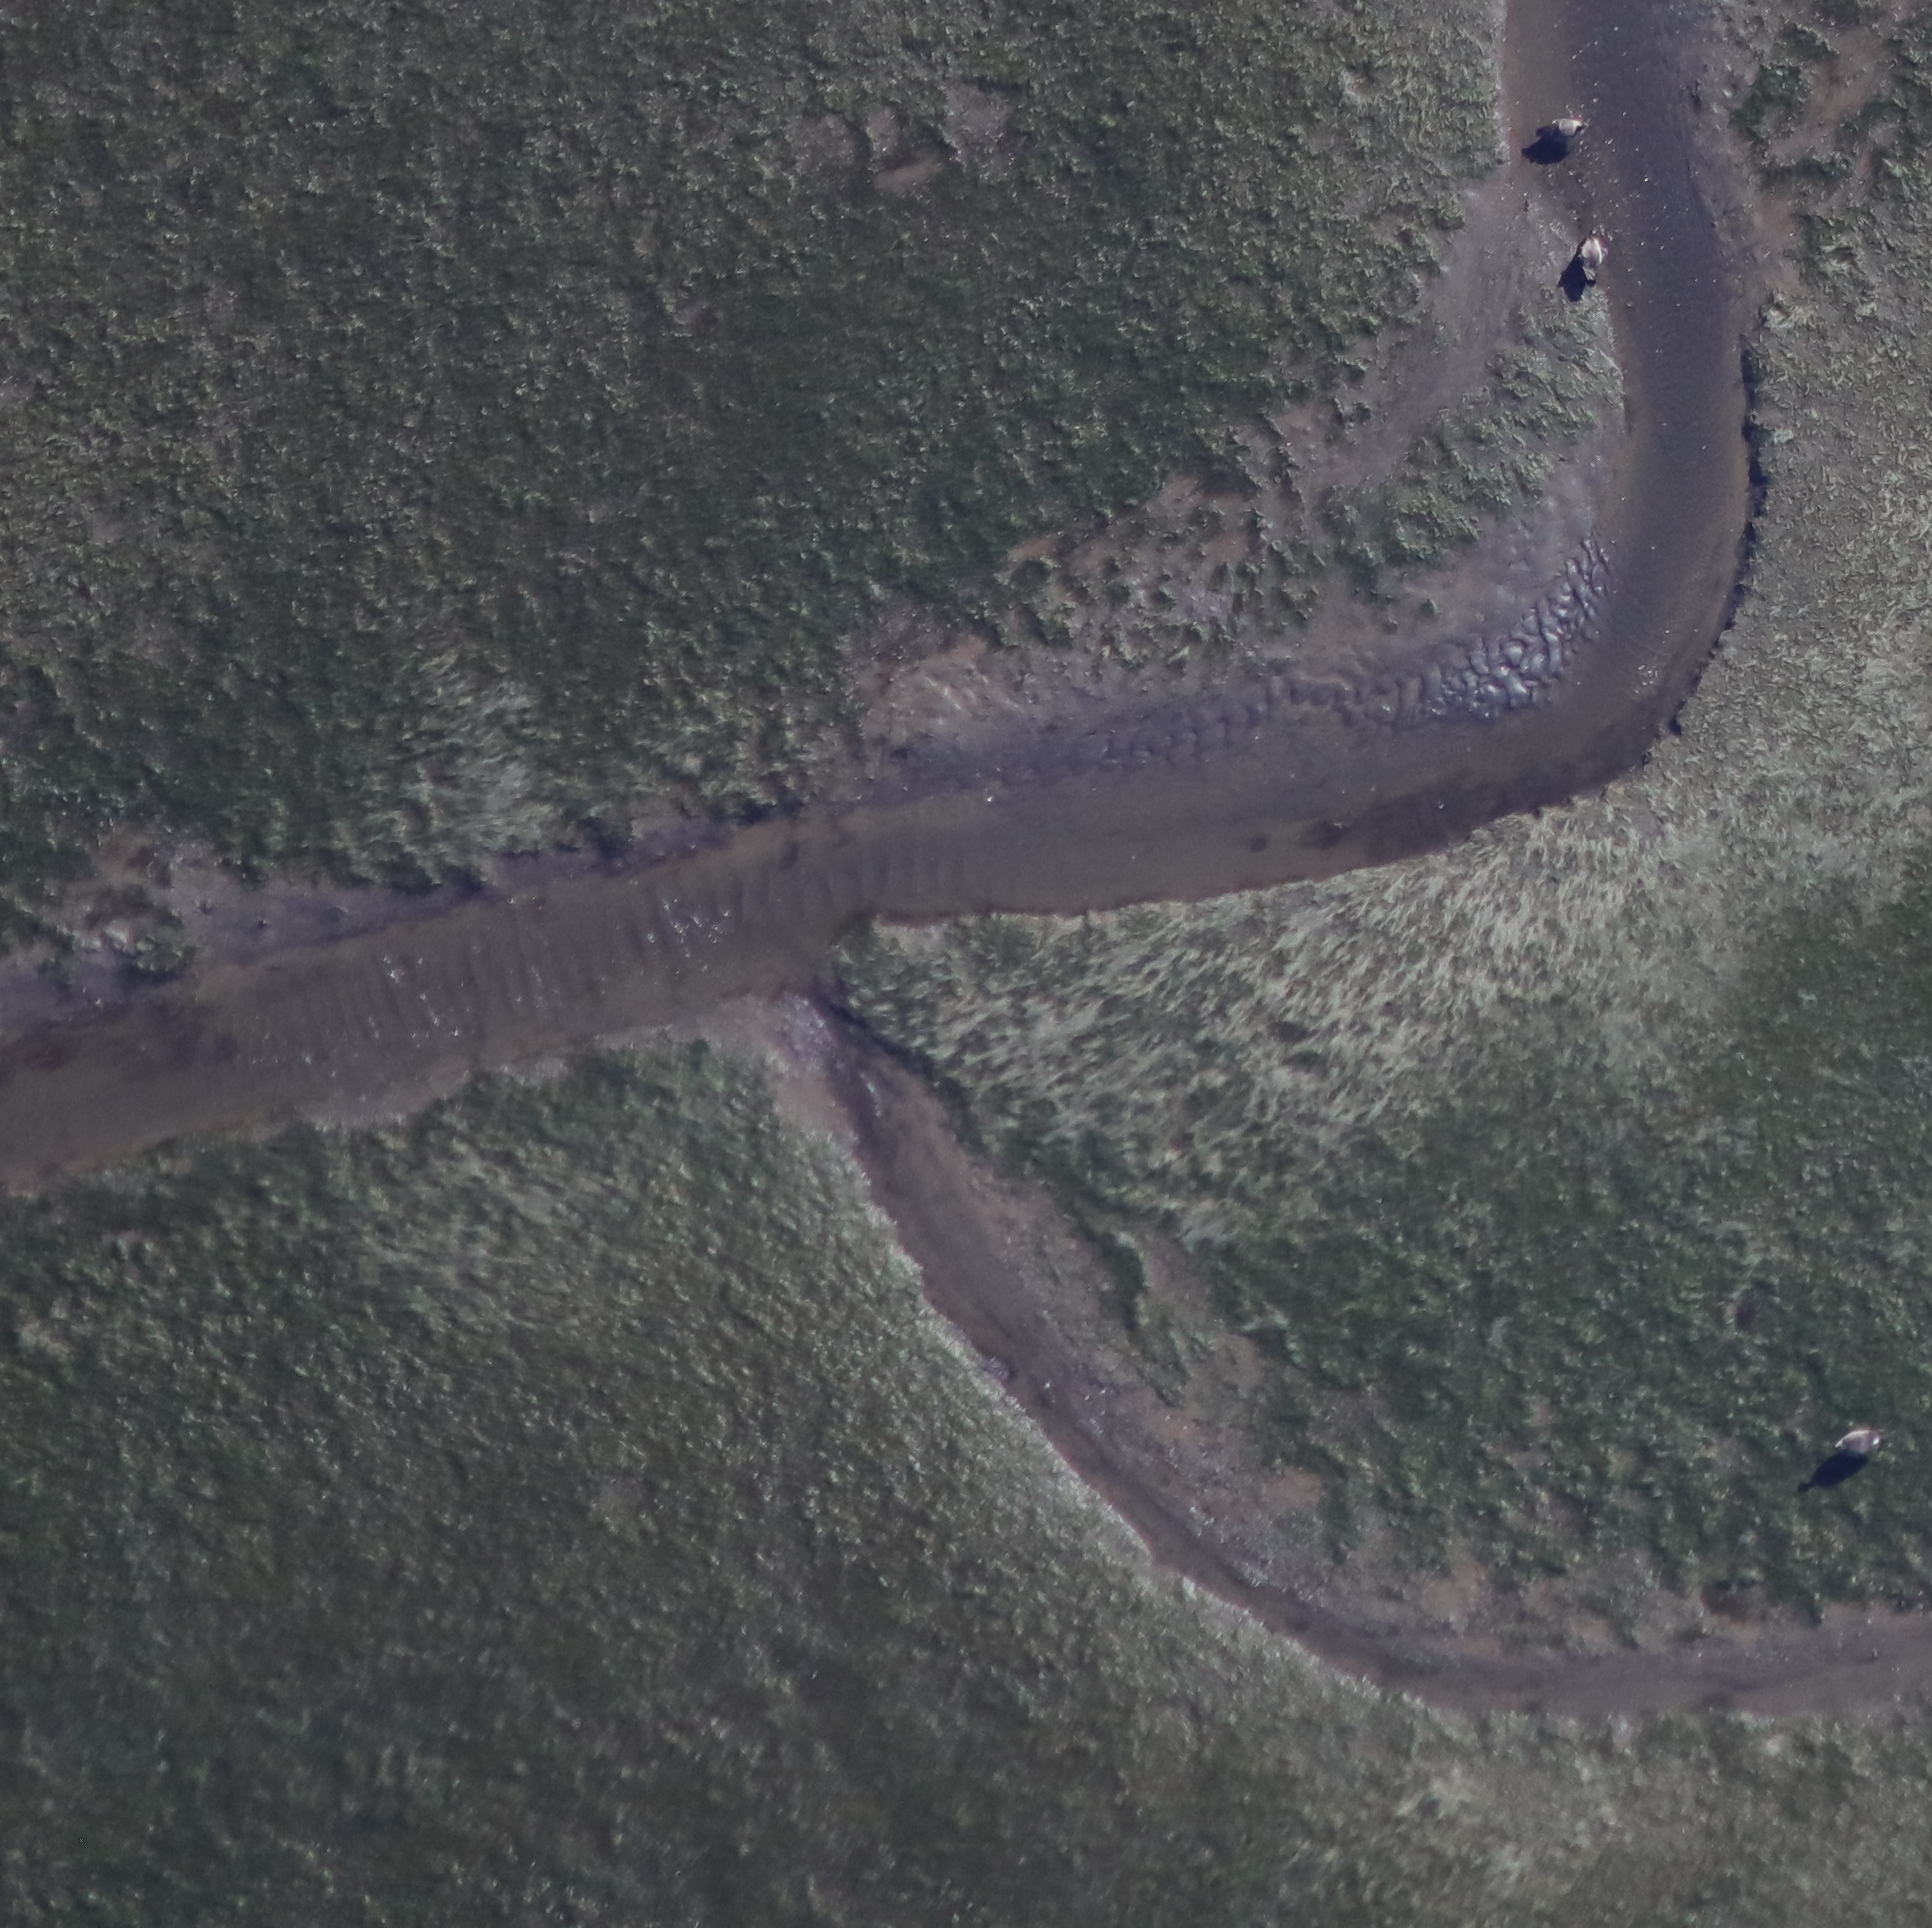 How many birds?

3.